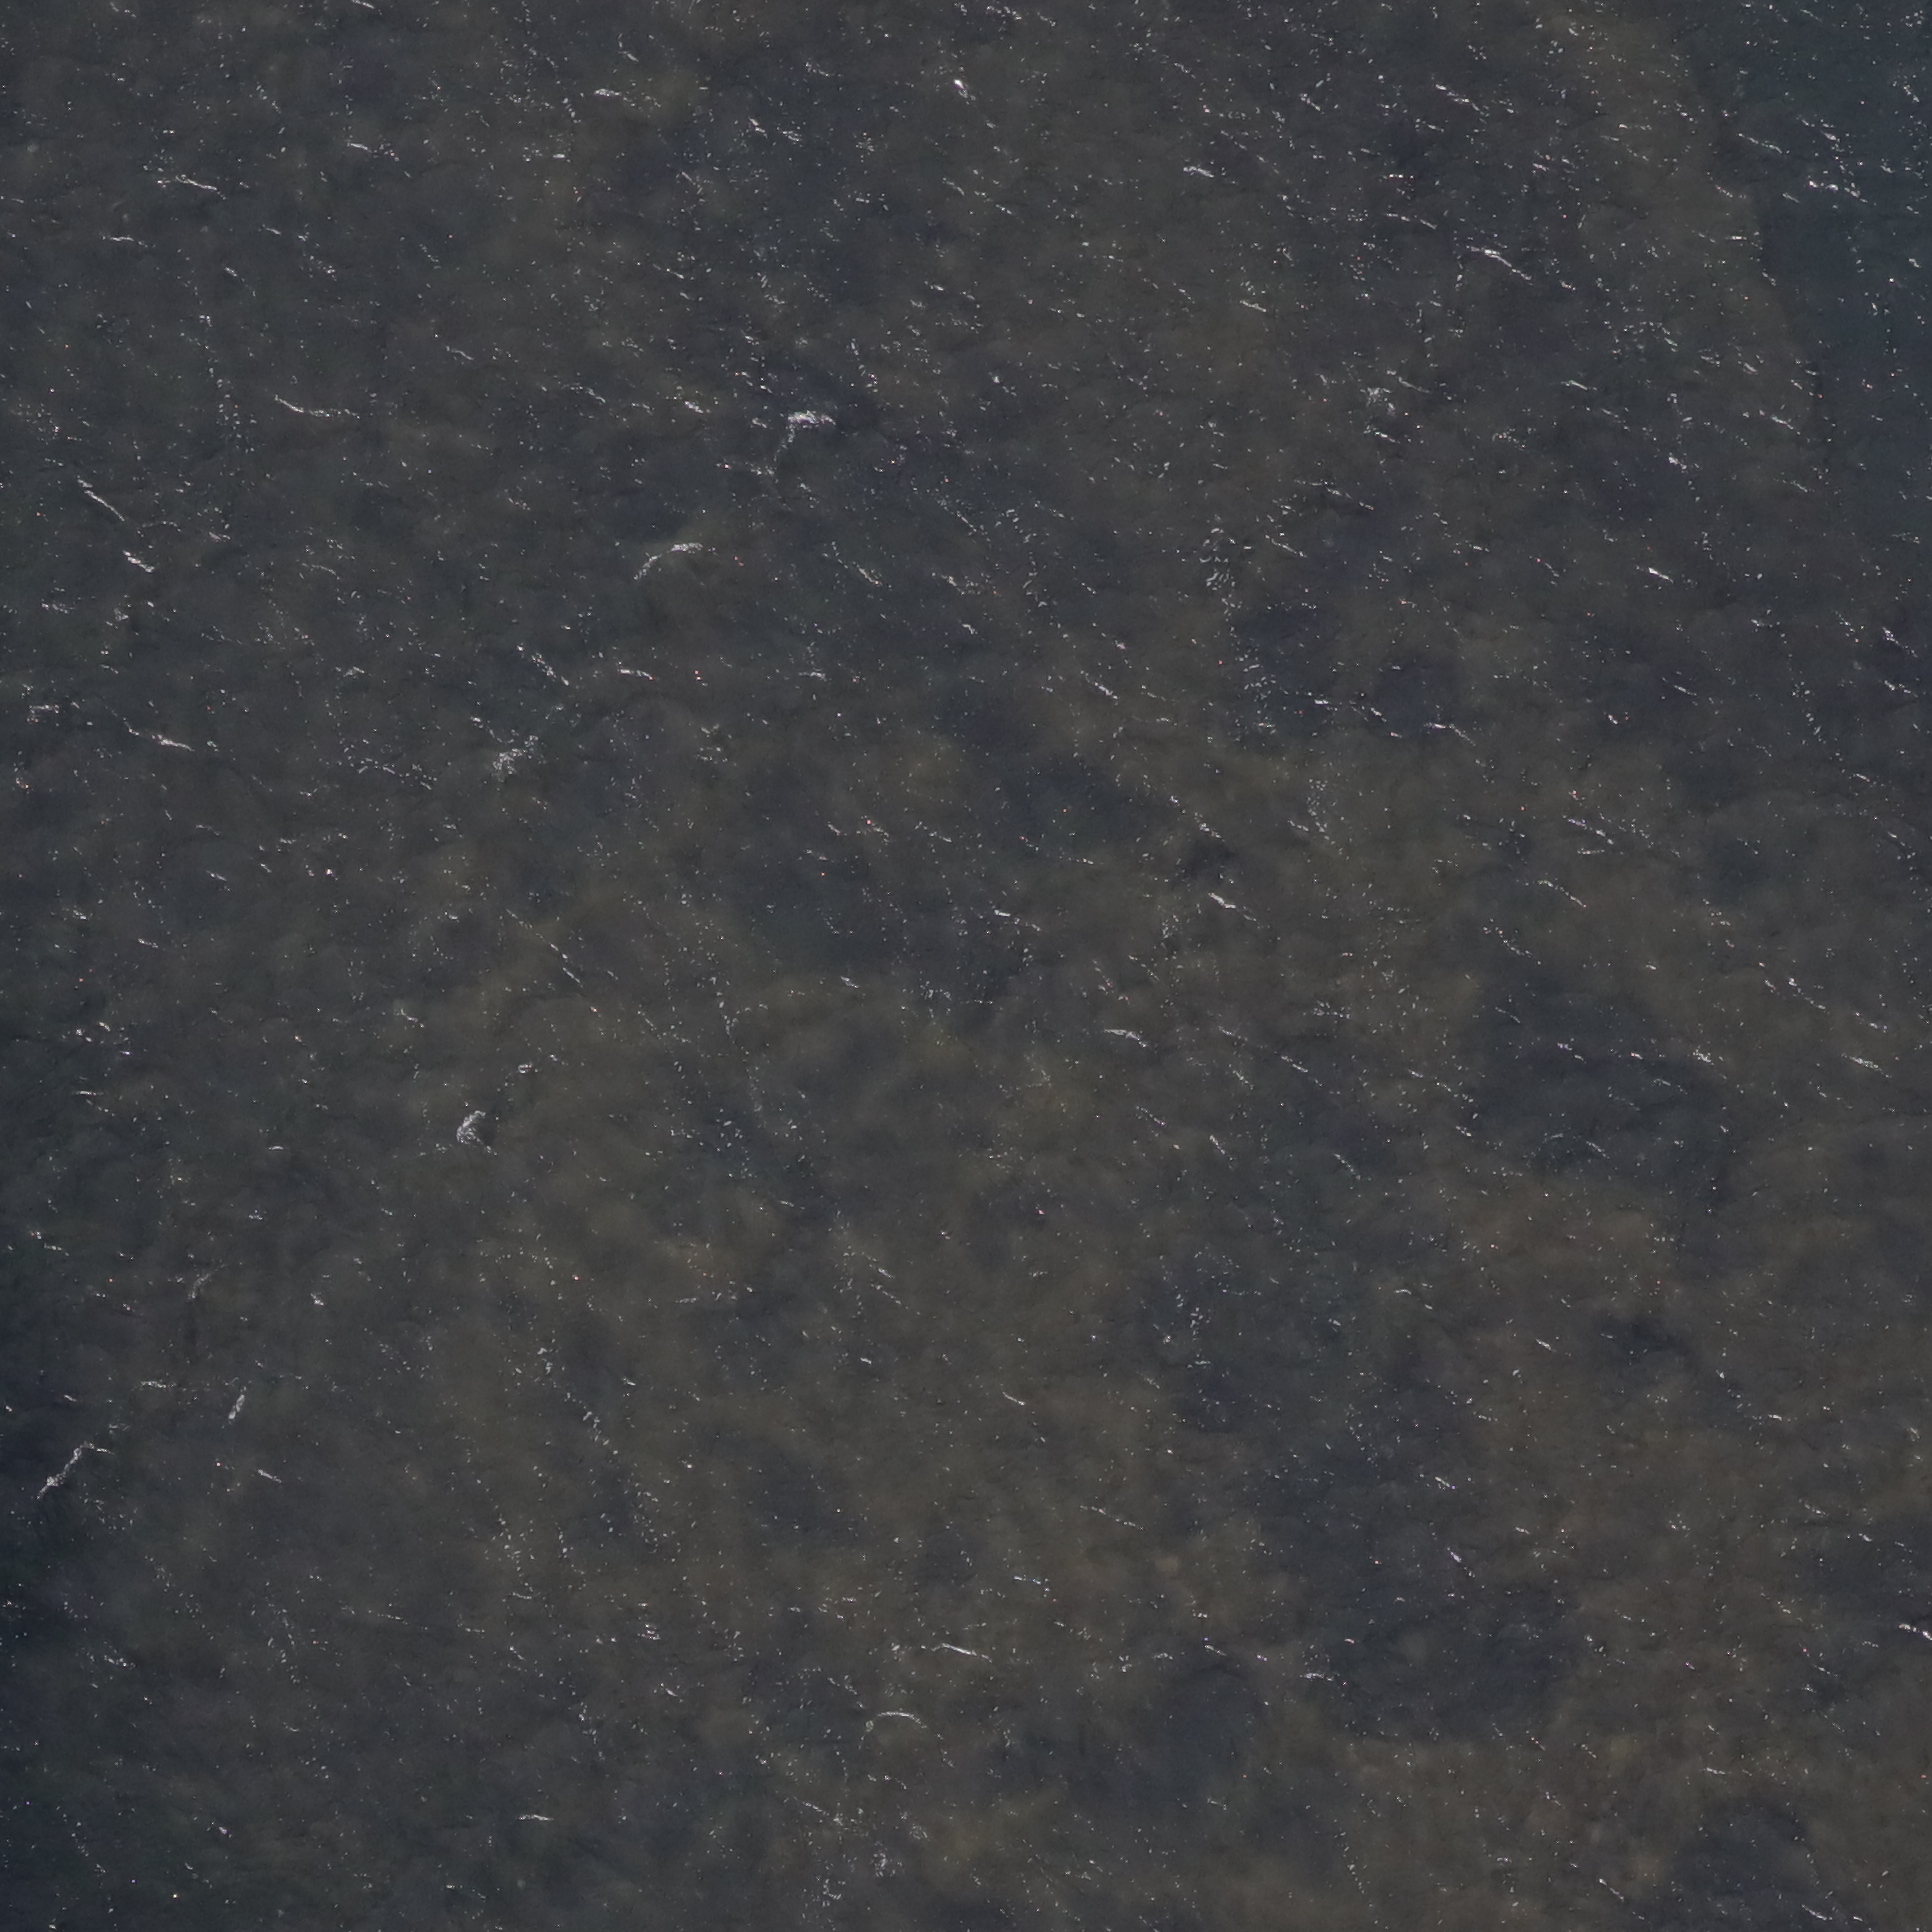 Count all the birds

0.